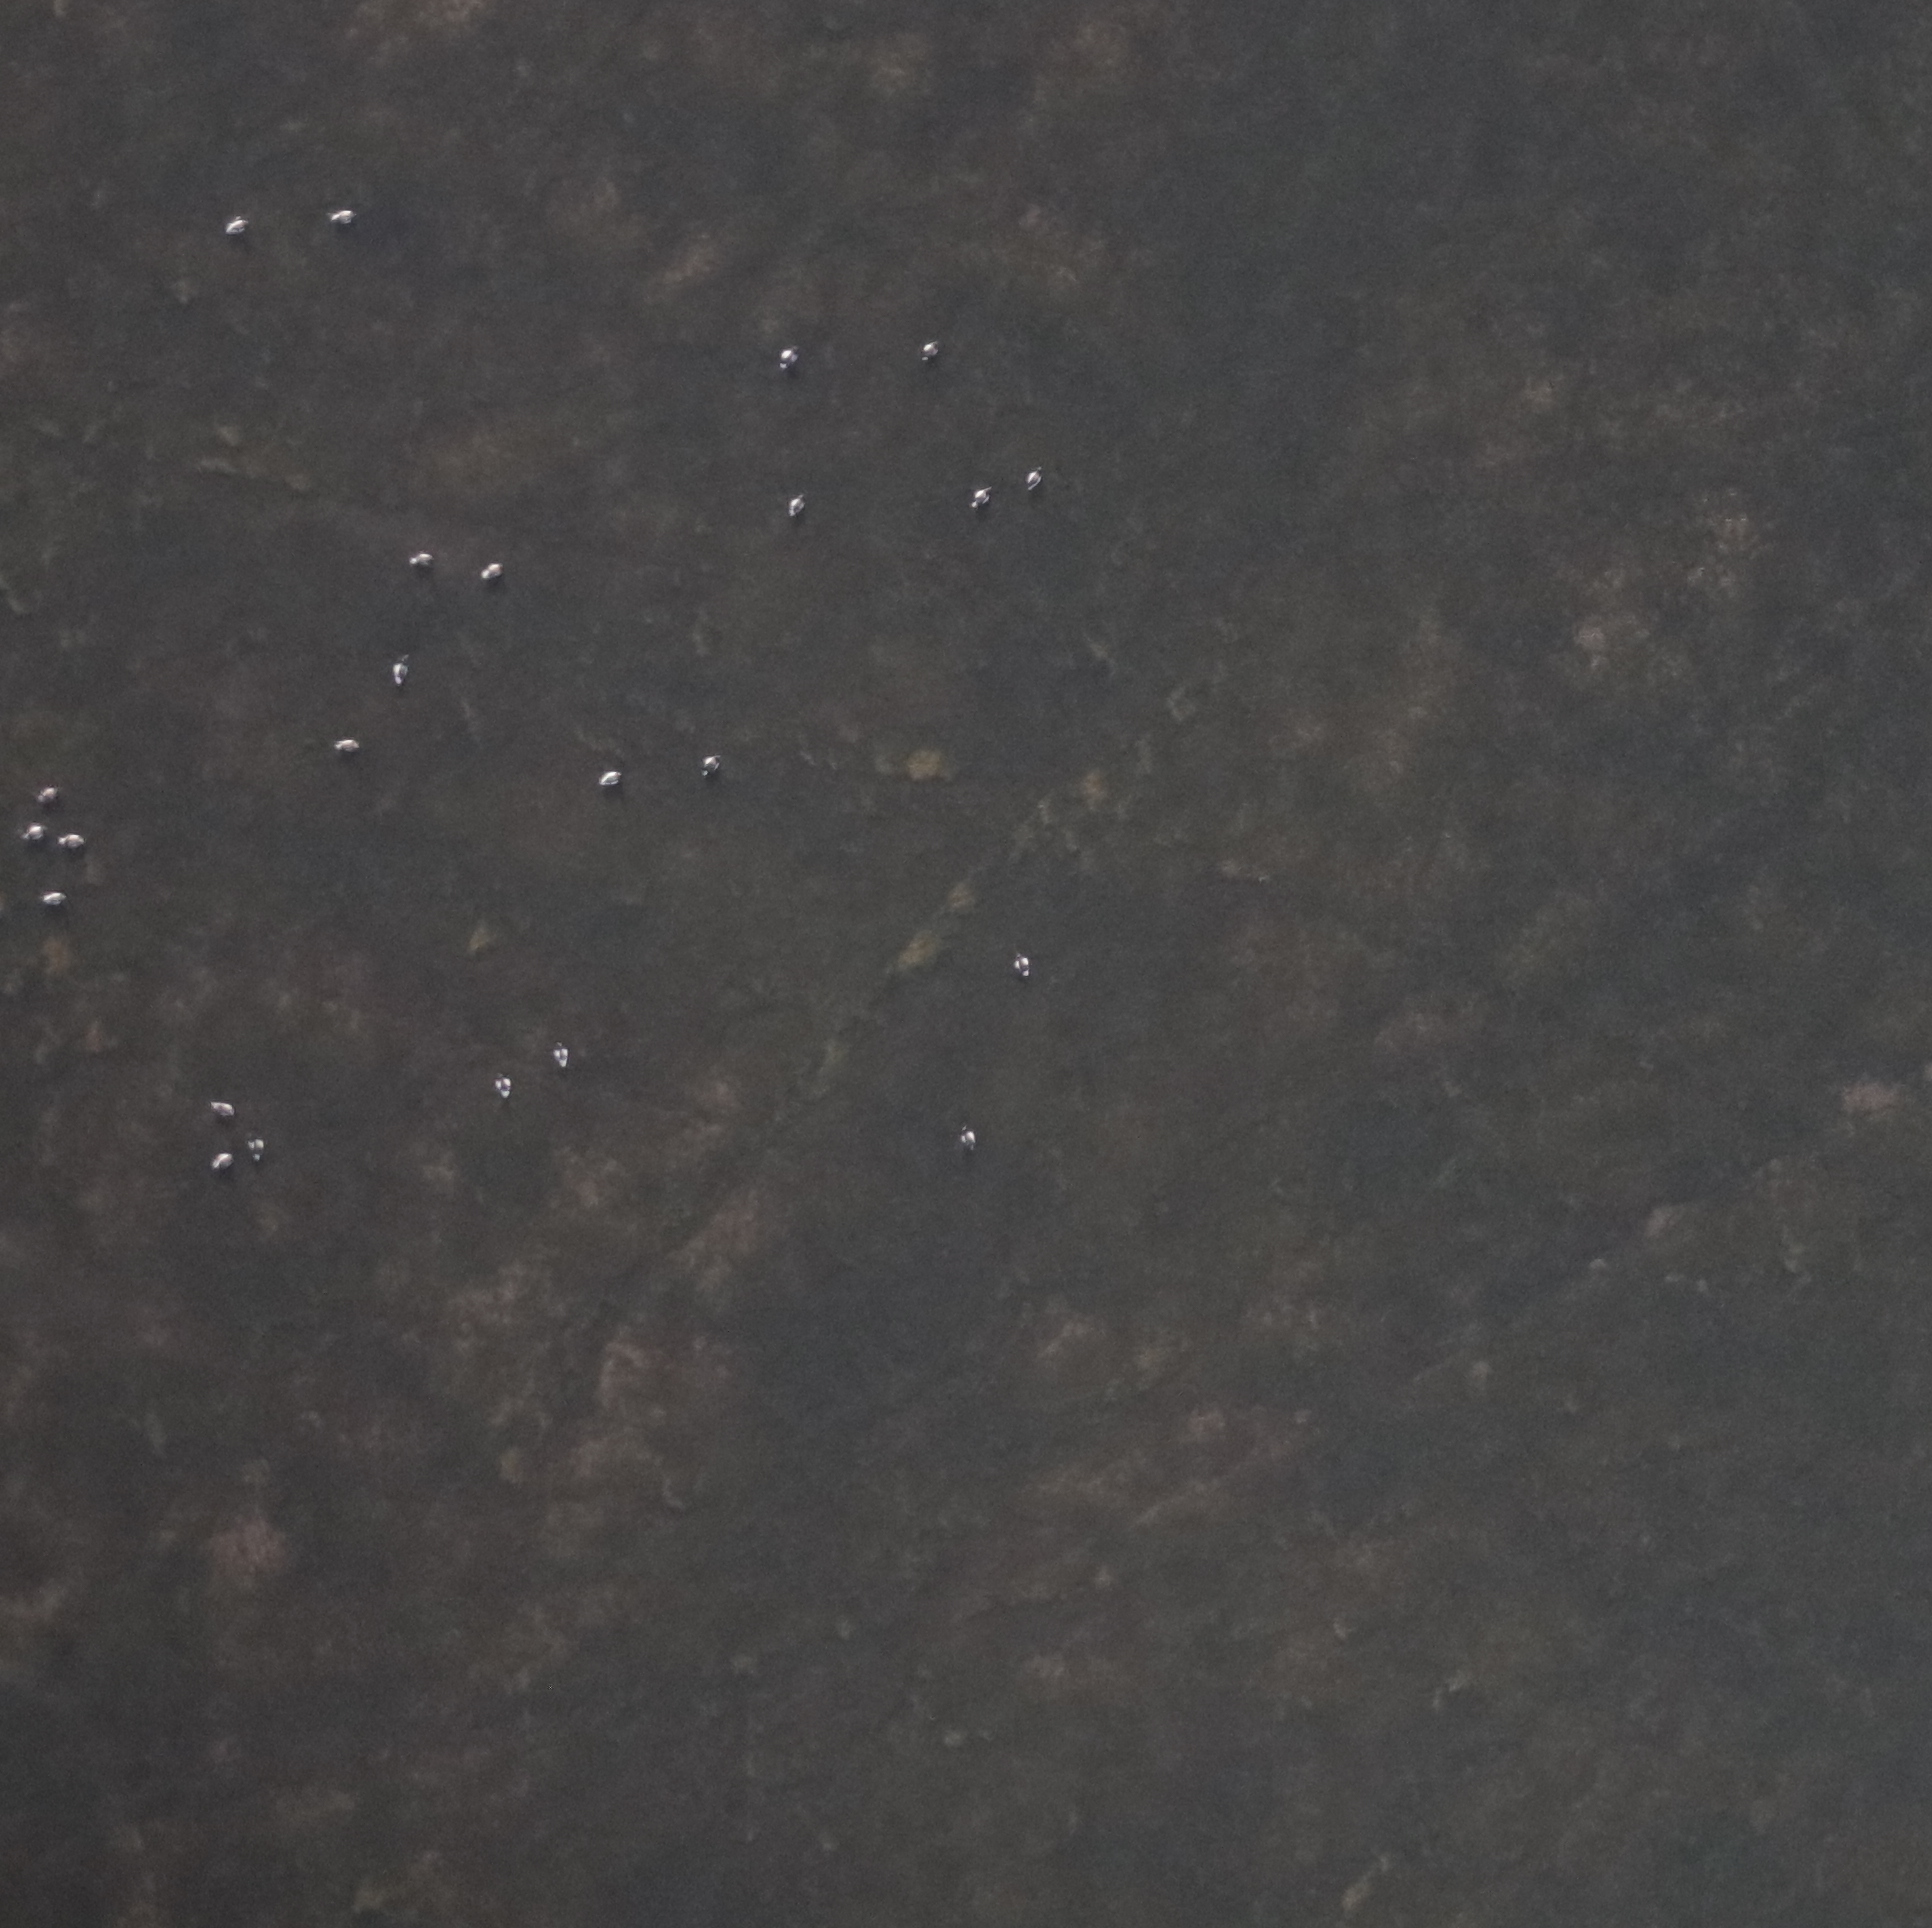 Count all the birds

24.